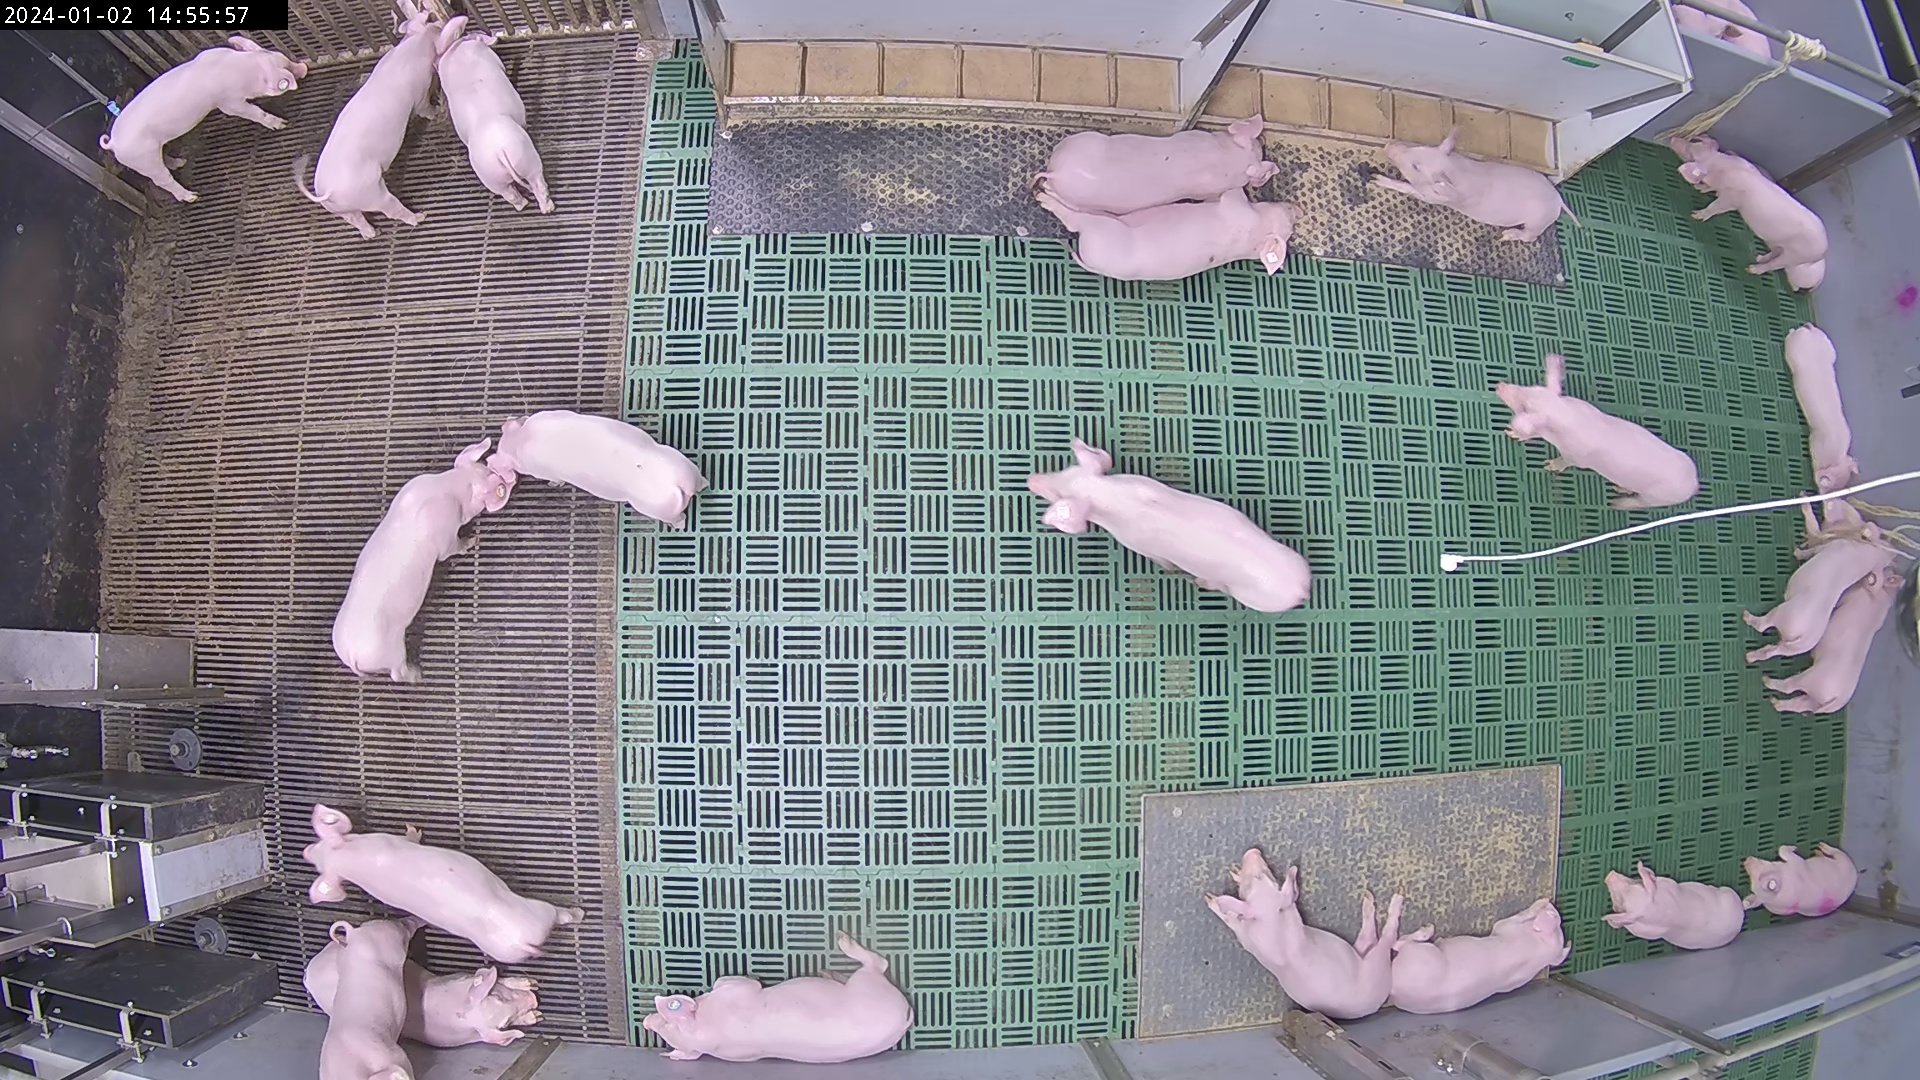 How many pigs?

26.